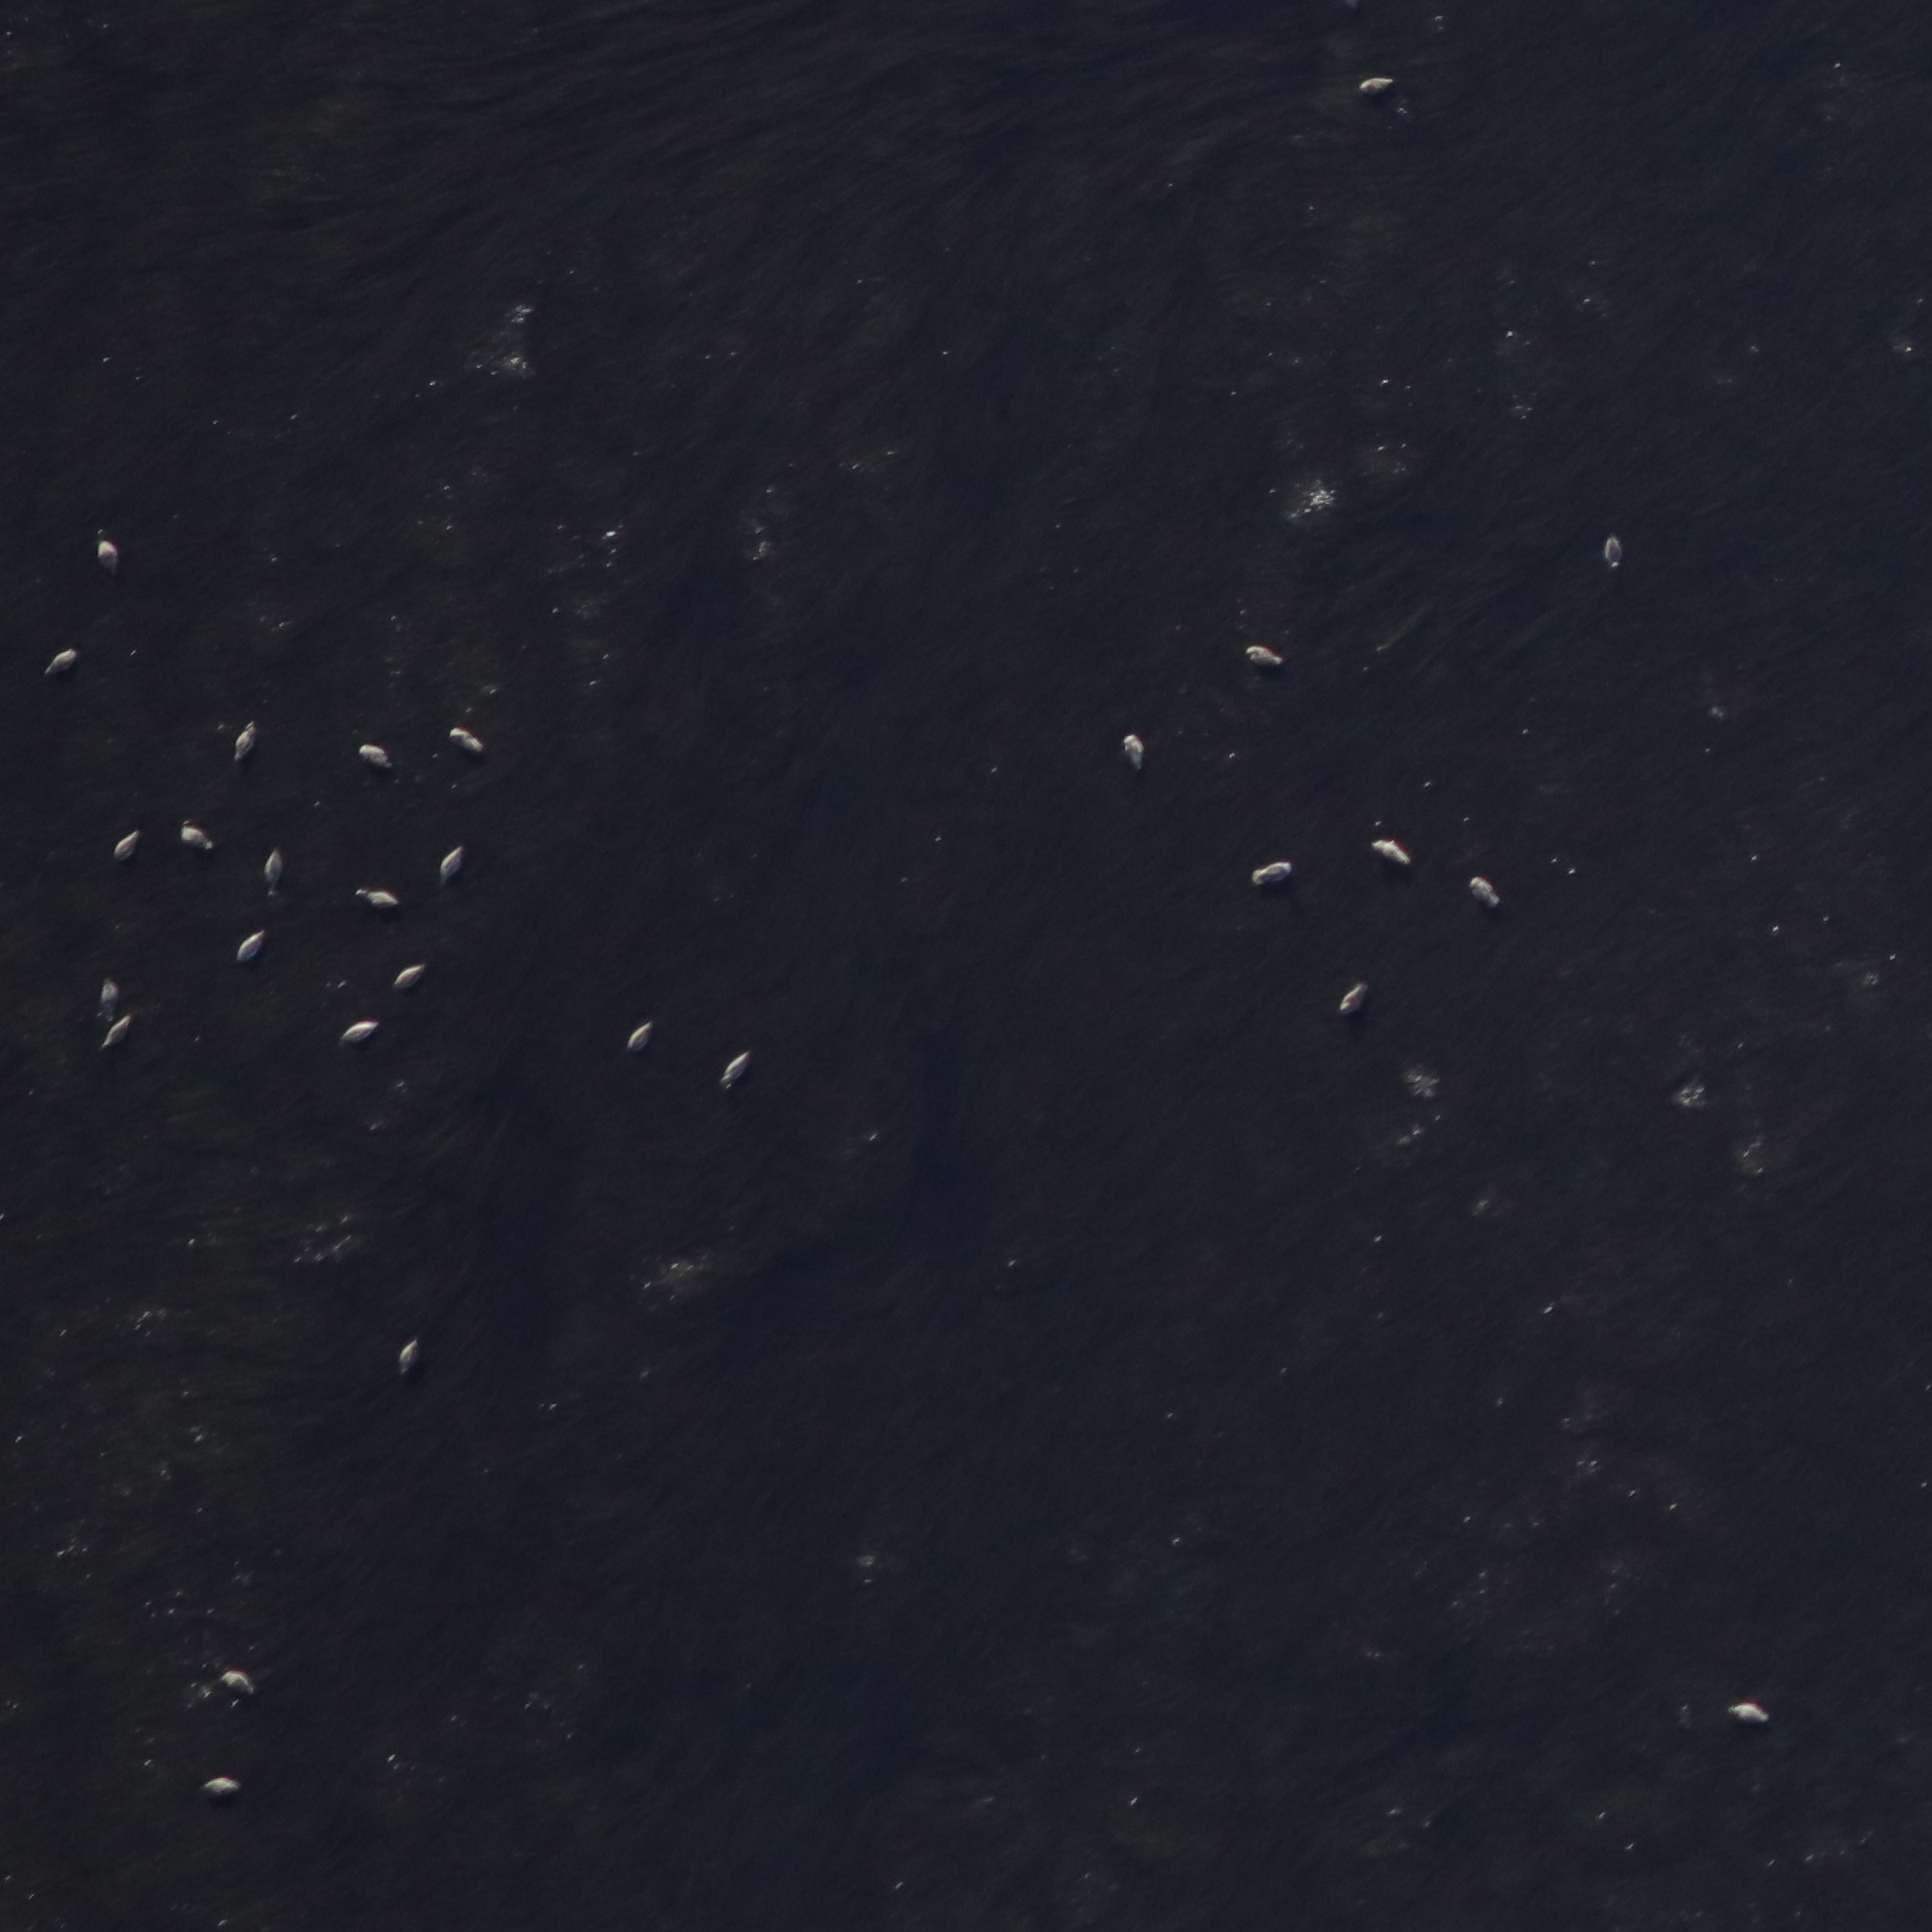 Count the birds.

29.